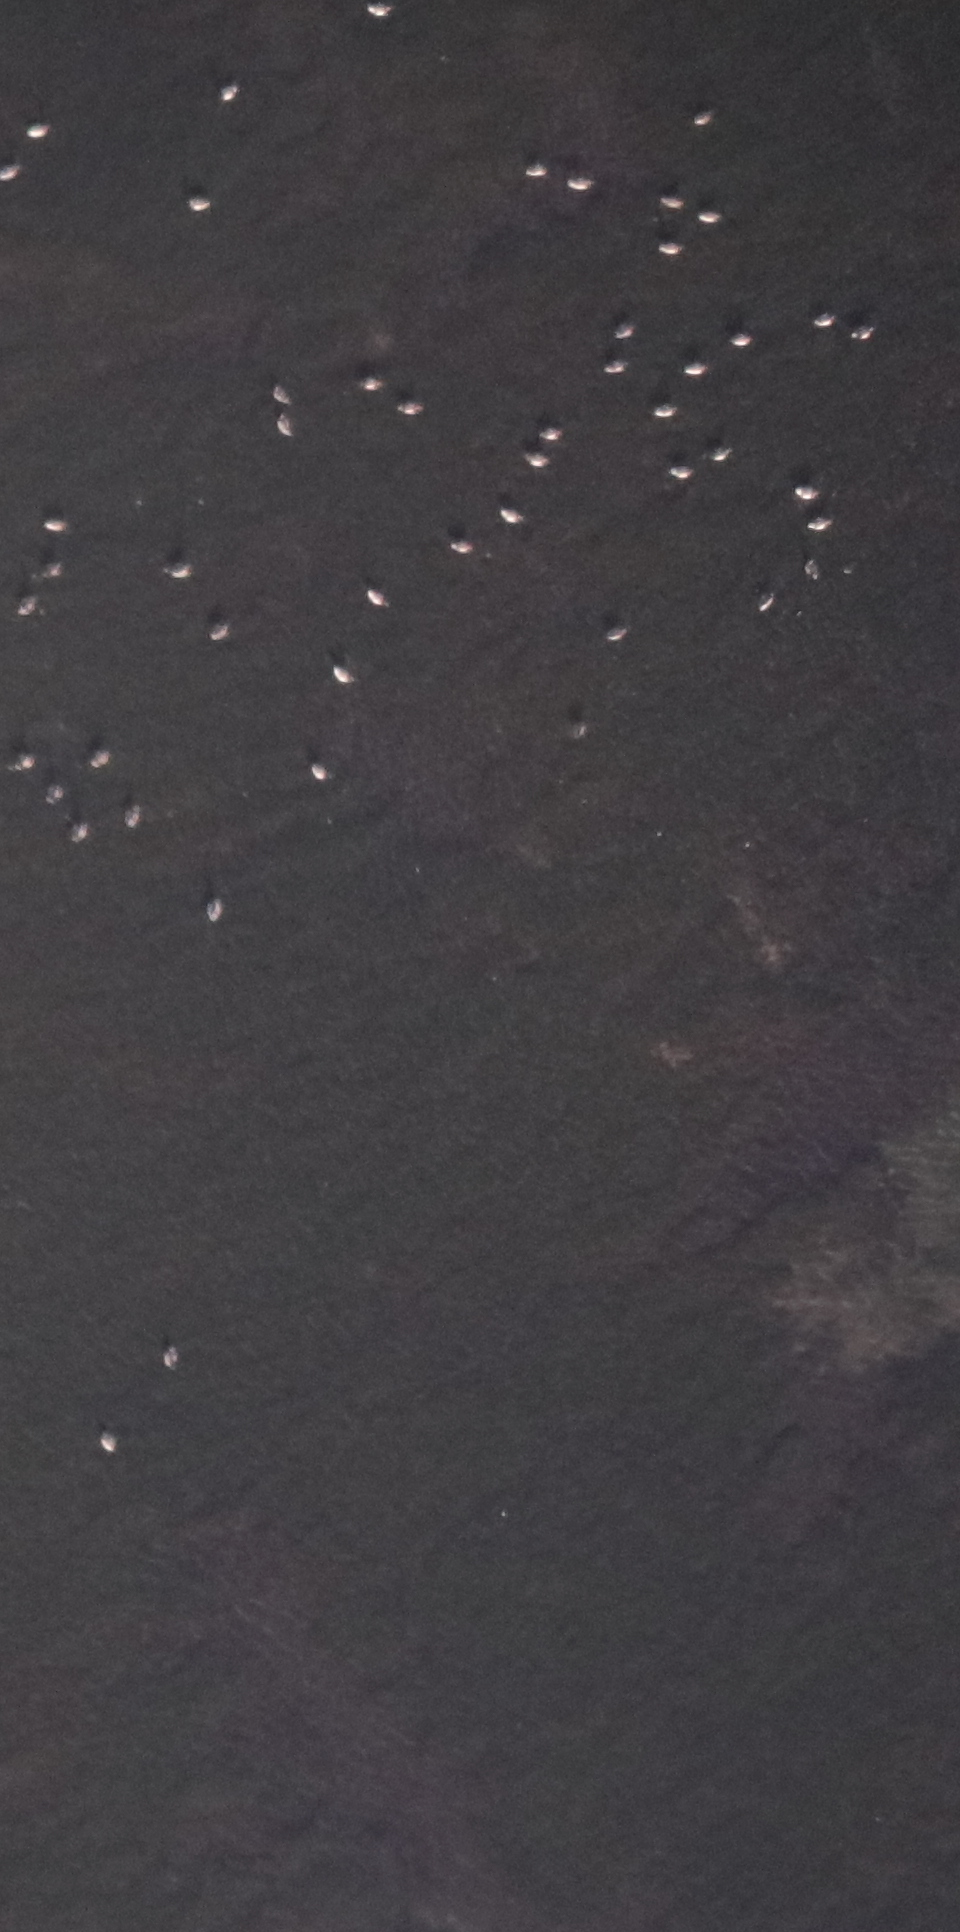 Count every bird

50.